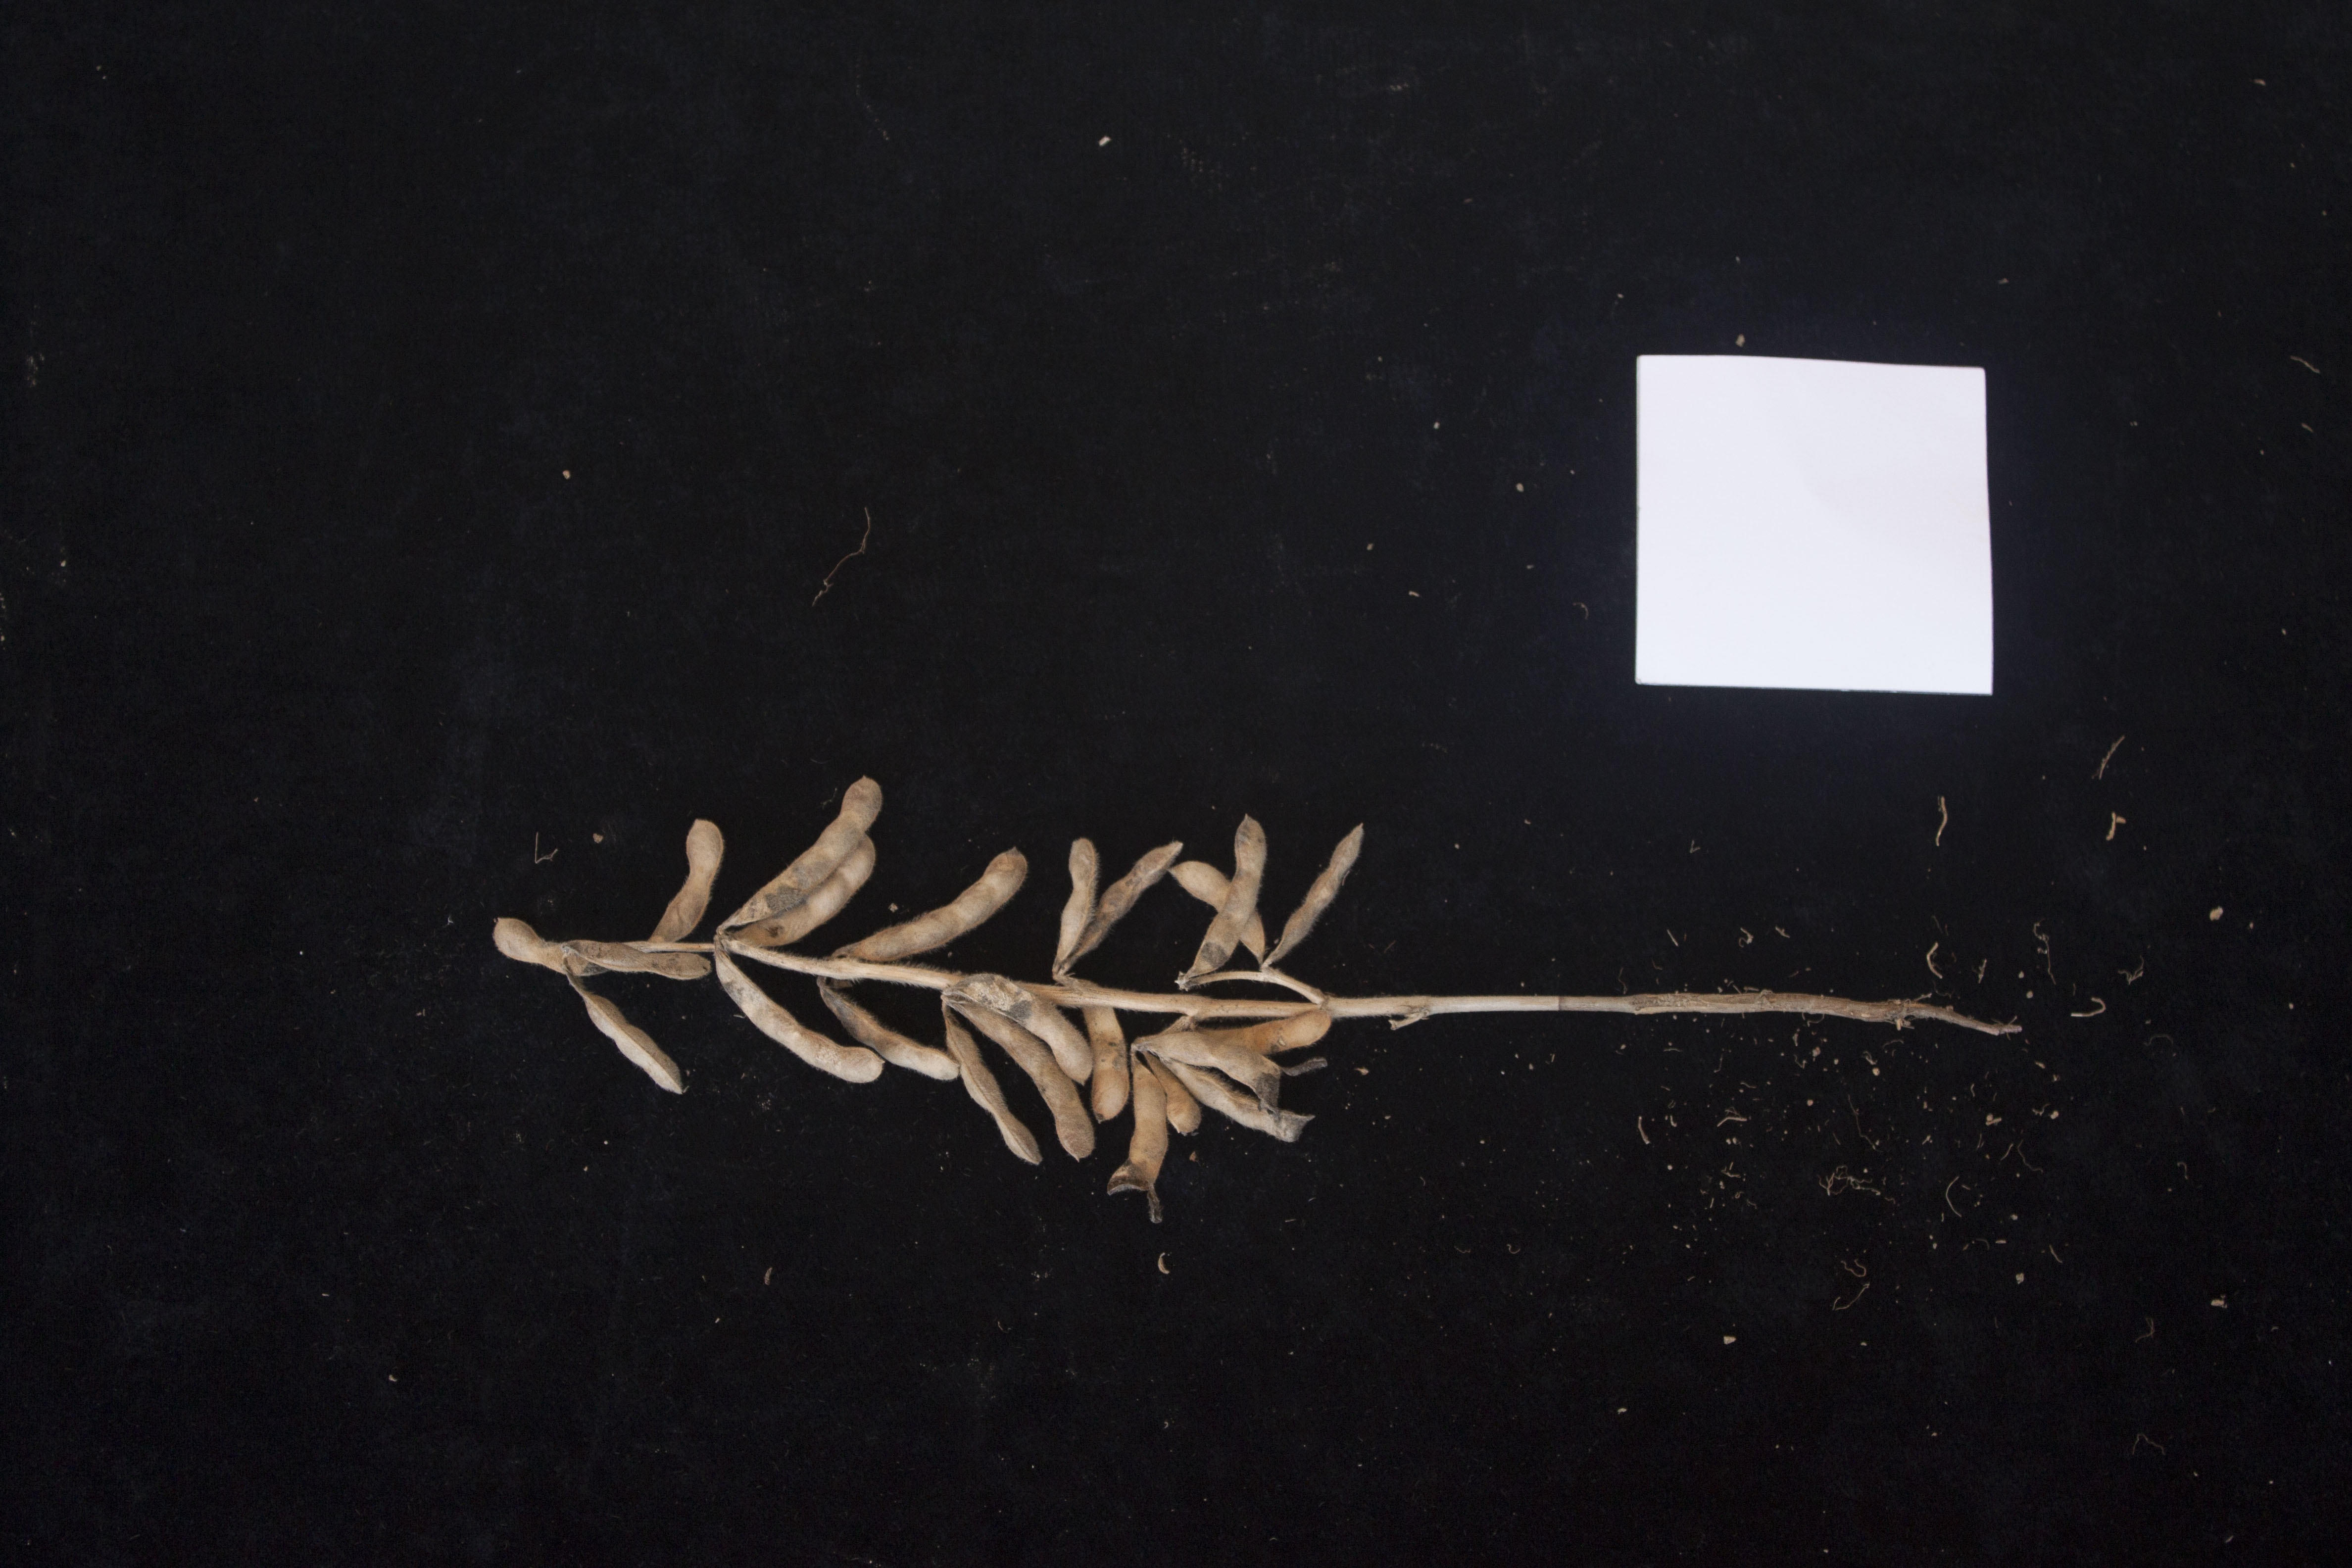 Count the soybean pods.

22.